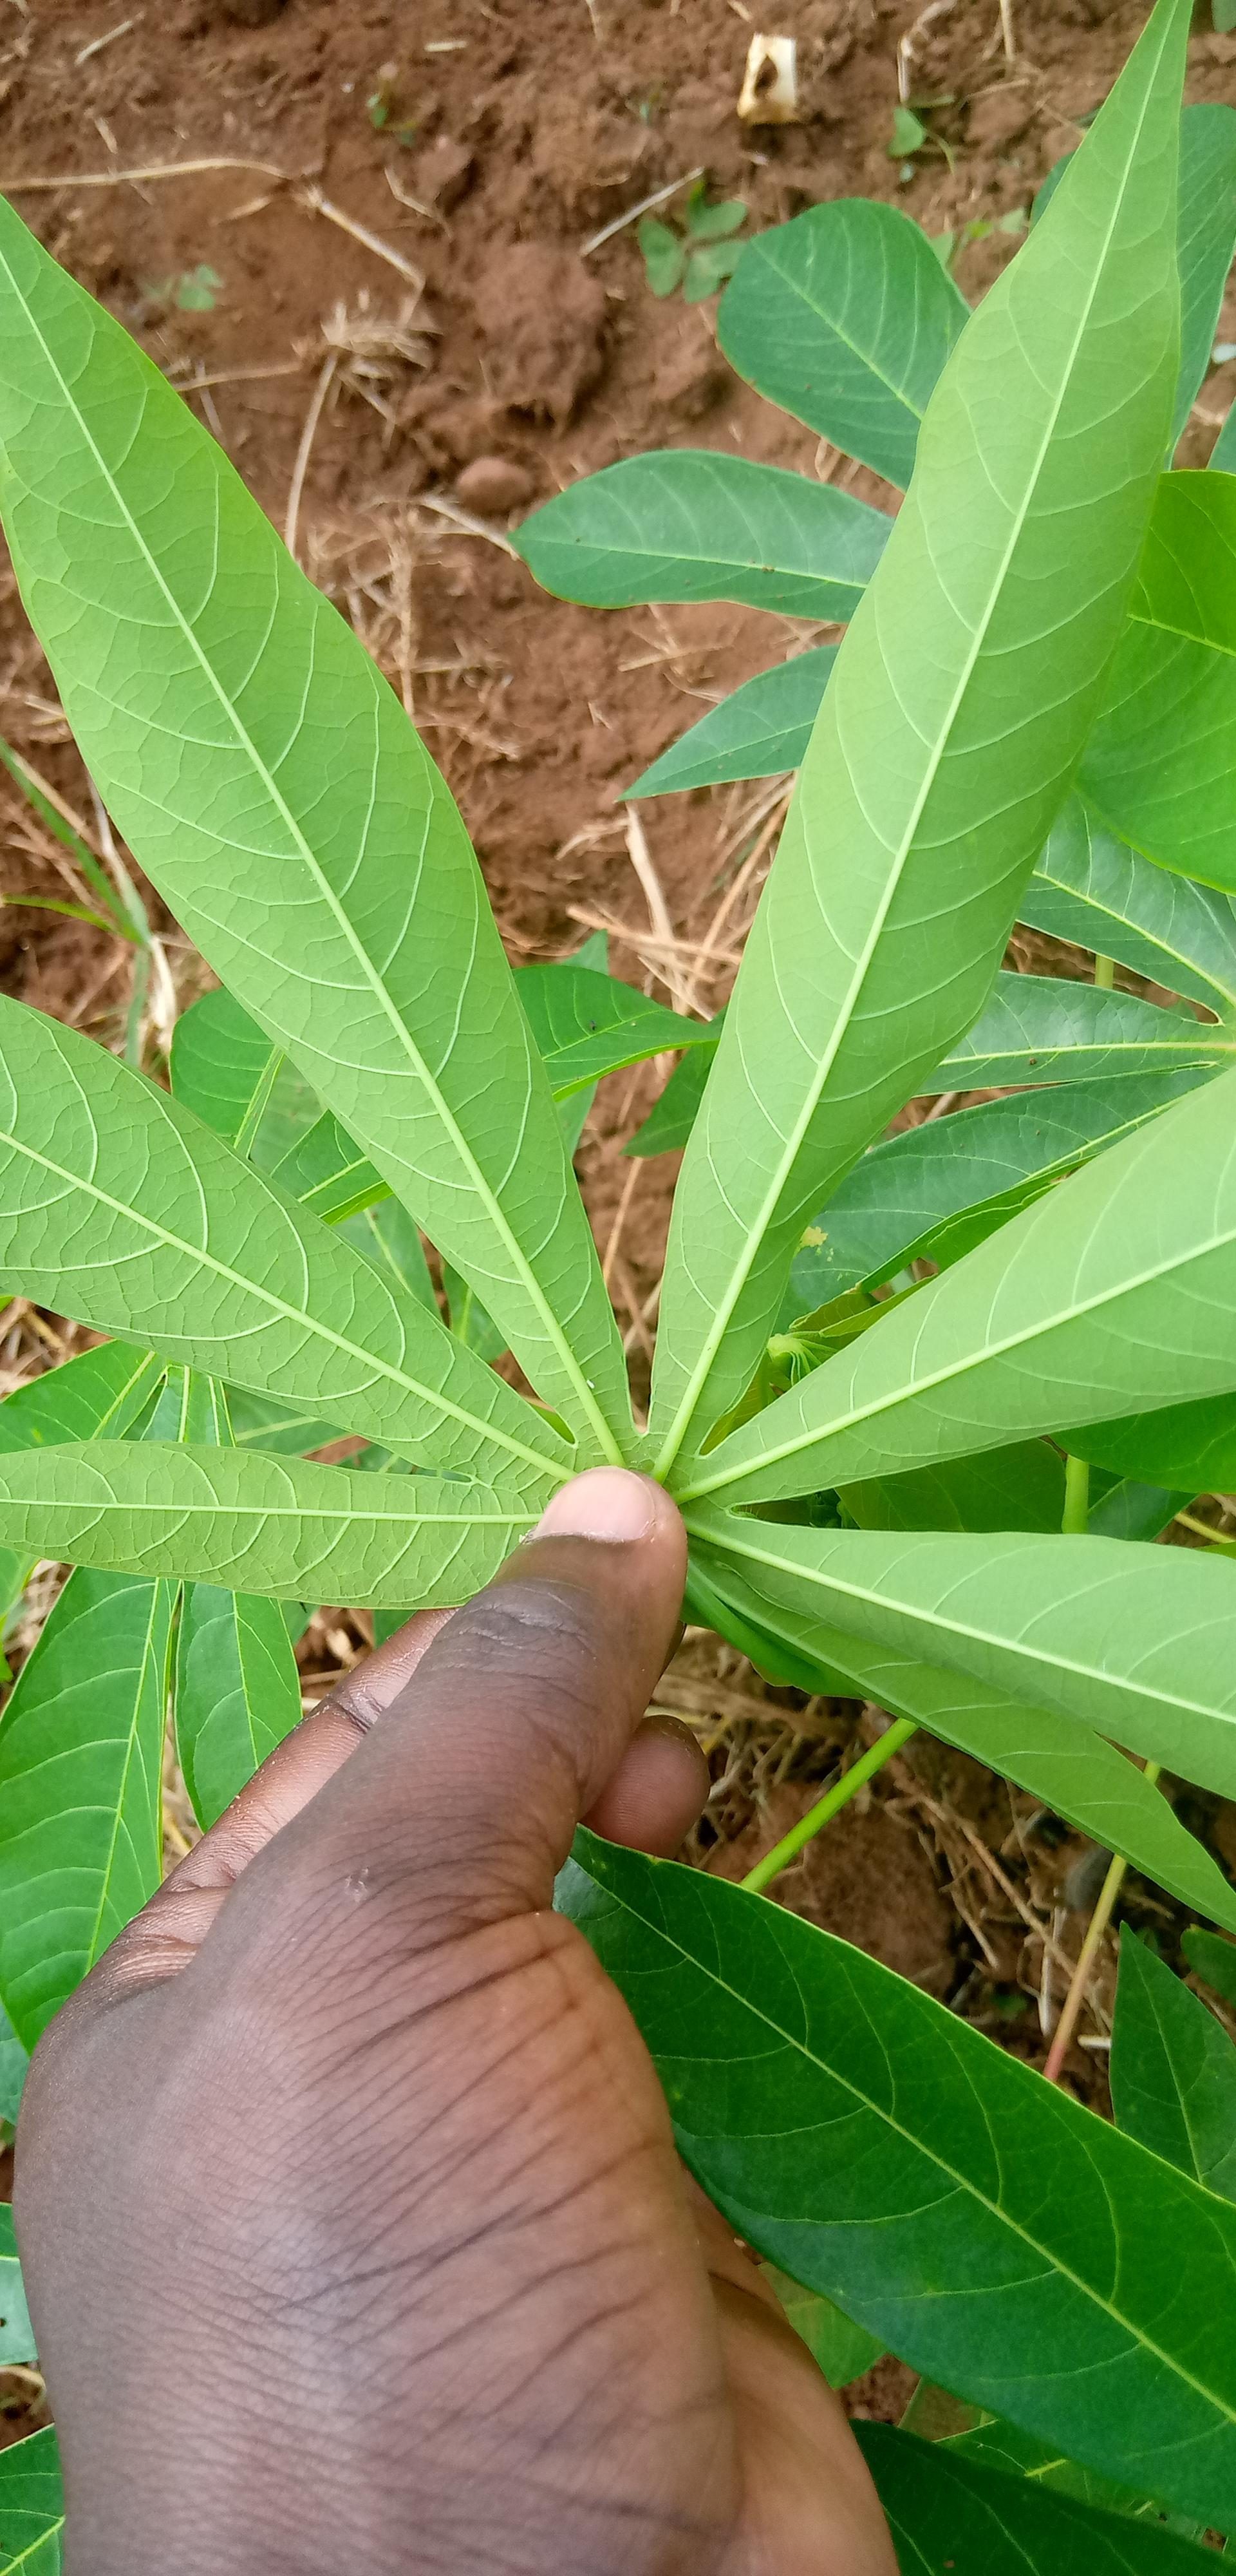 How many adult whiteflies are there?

1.